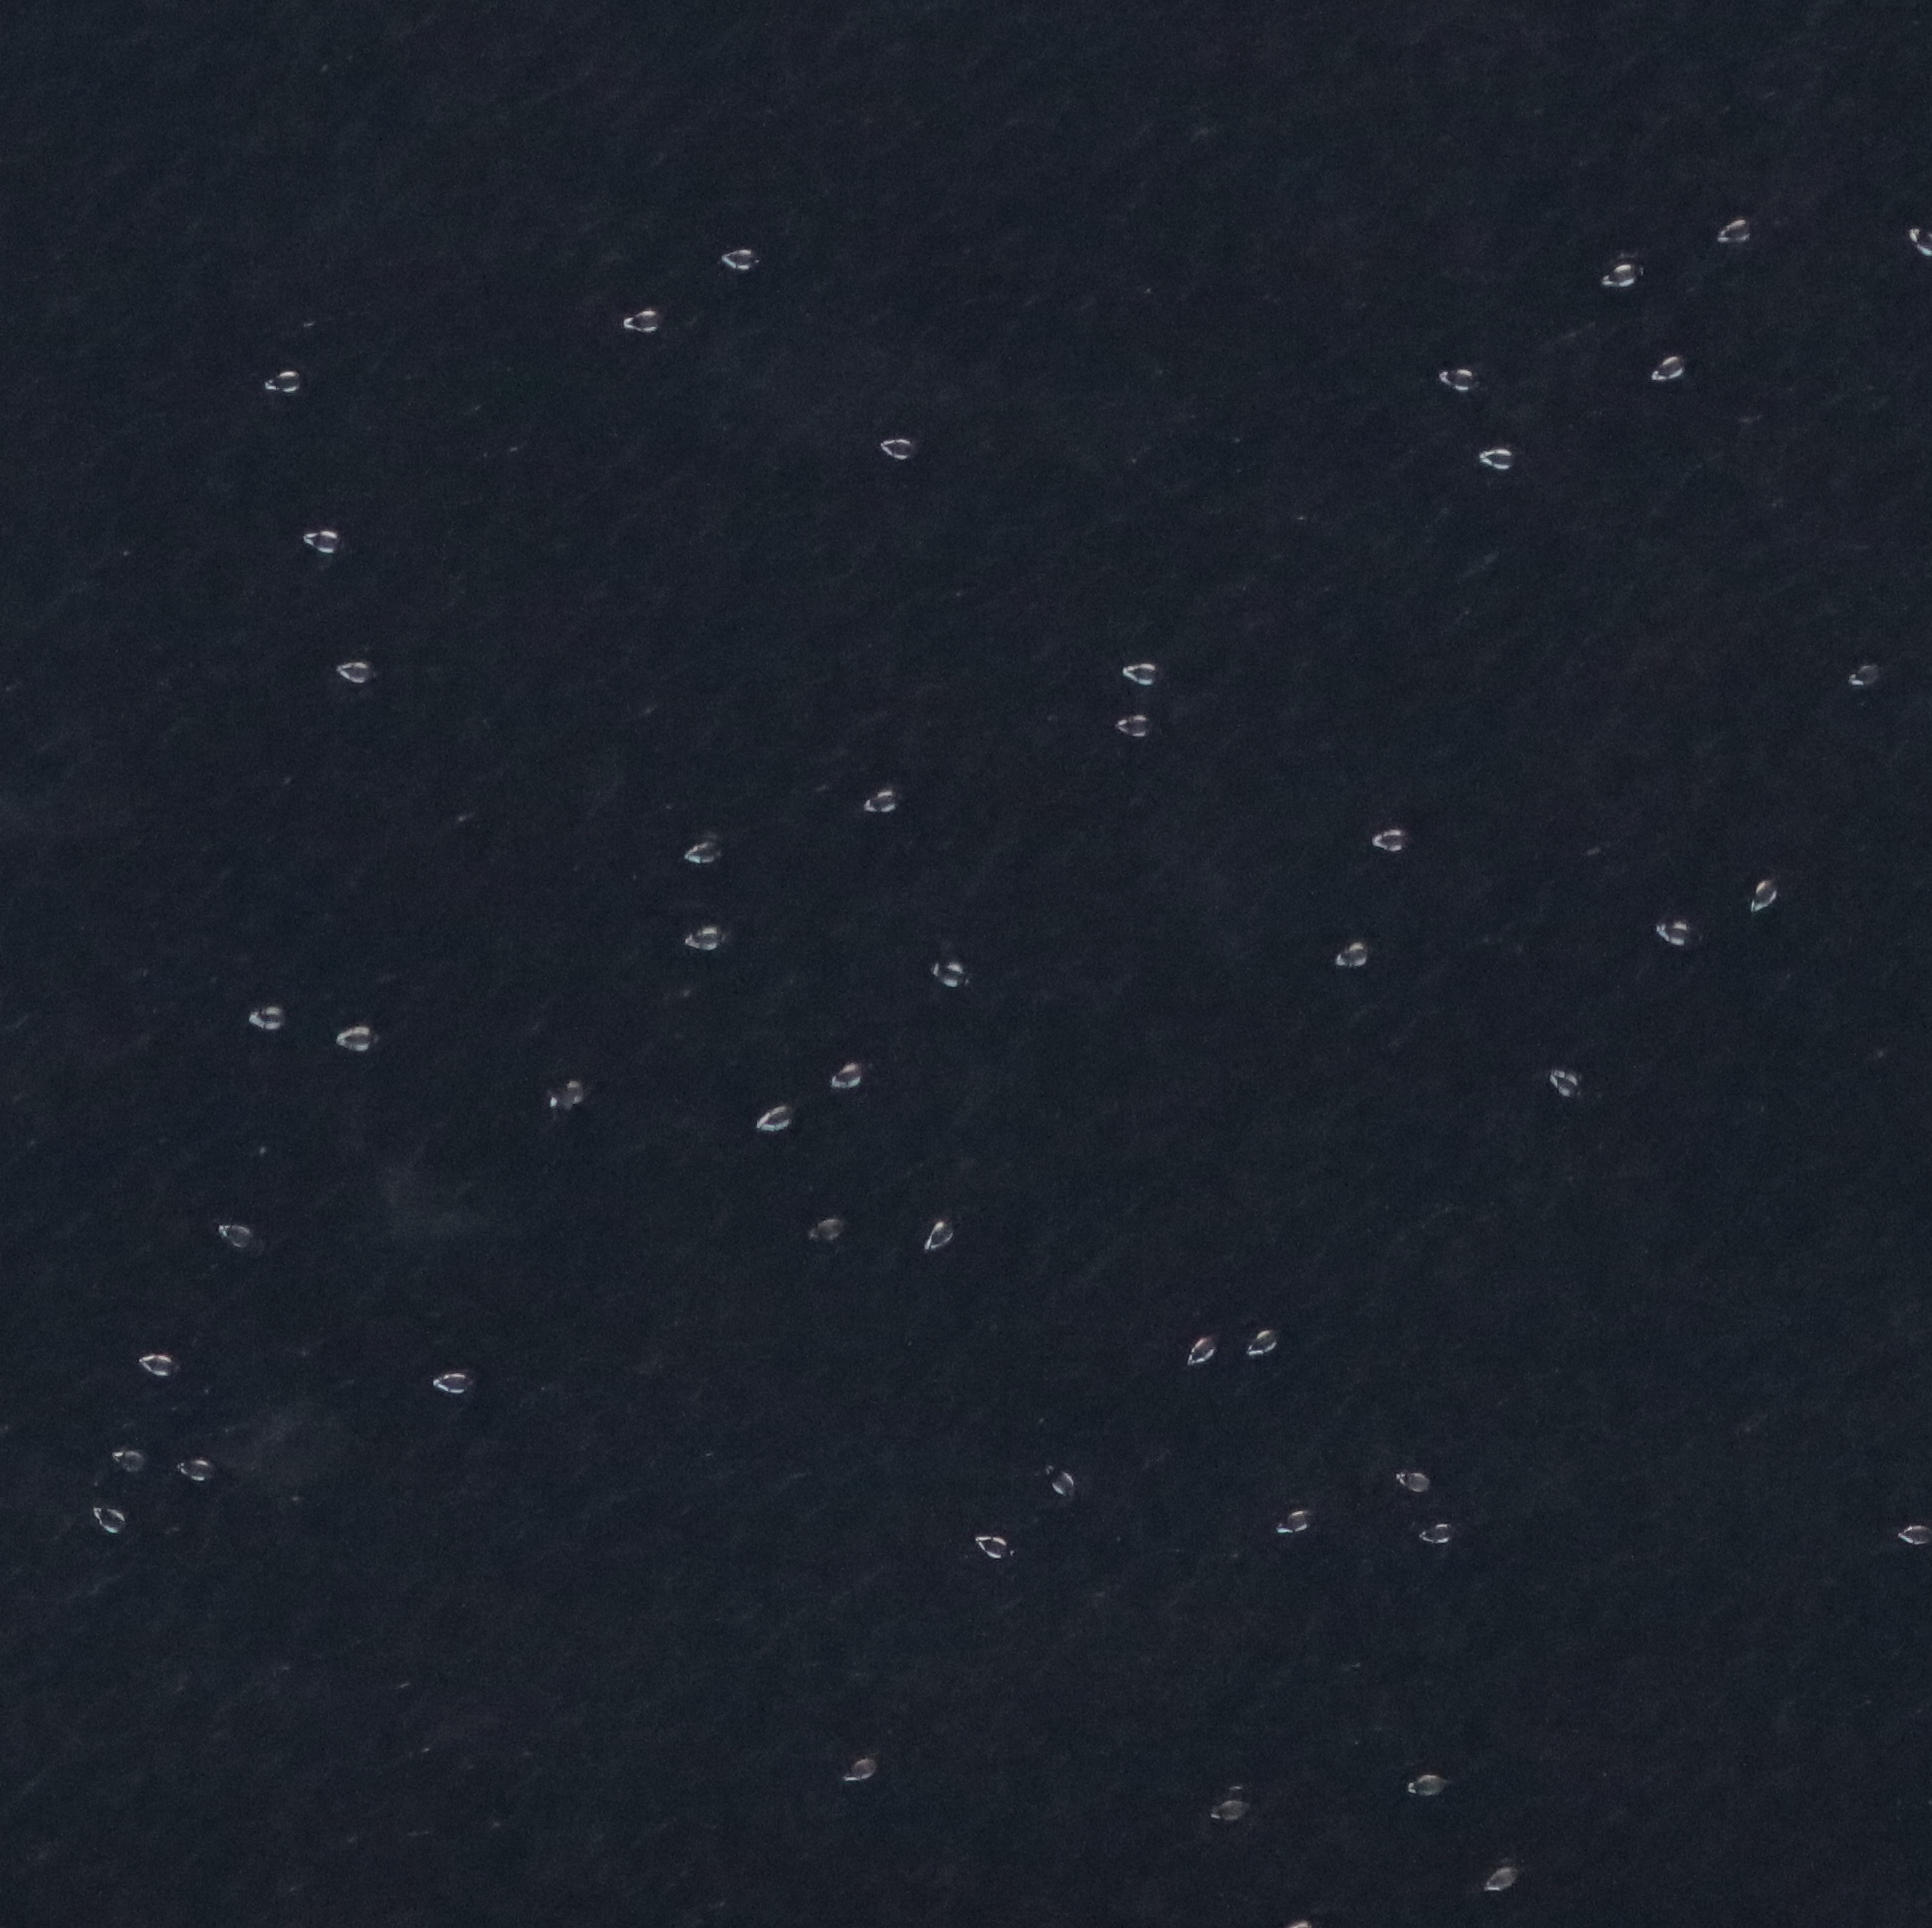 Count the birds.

49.